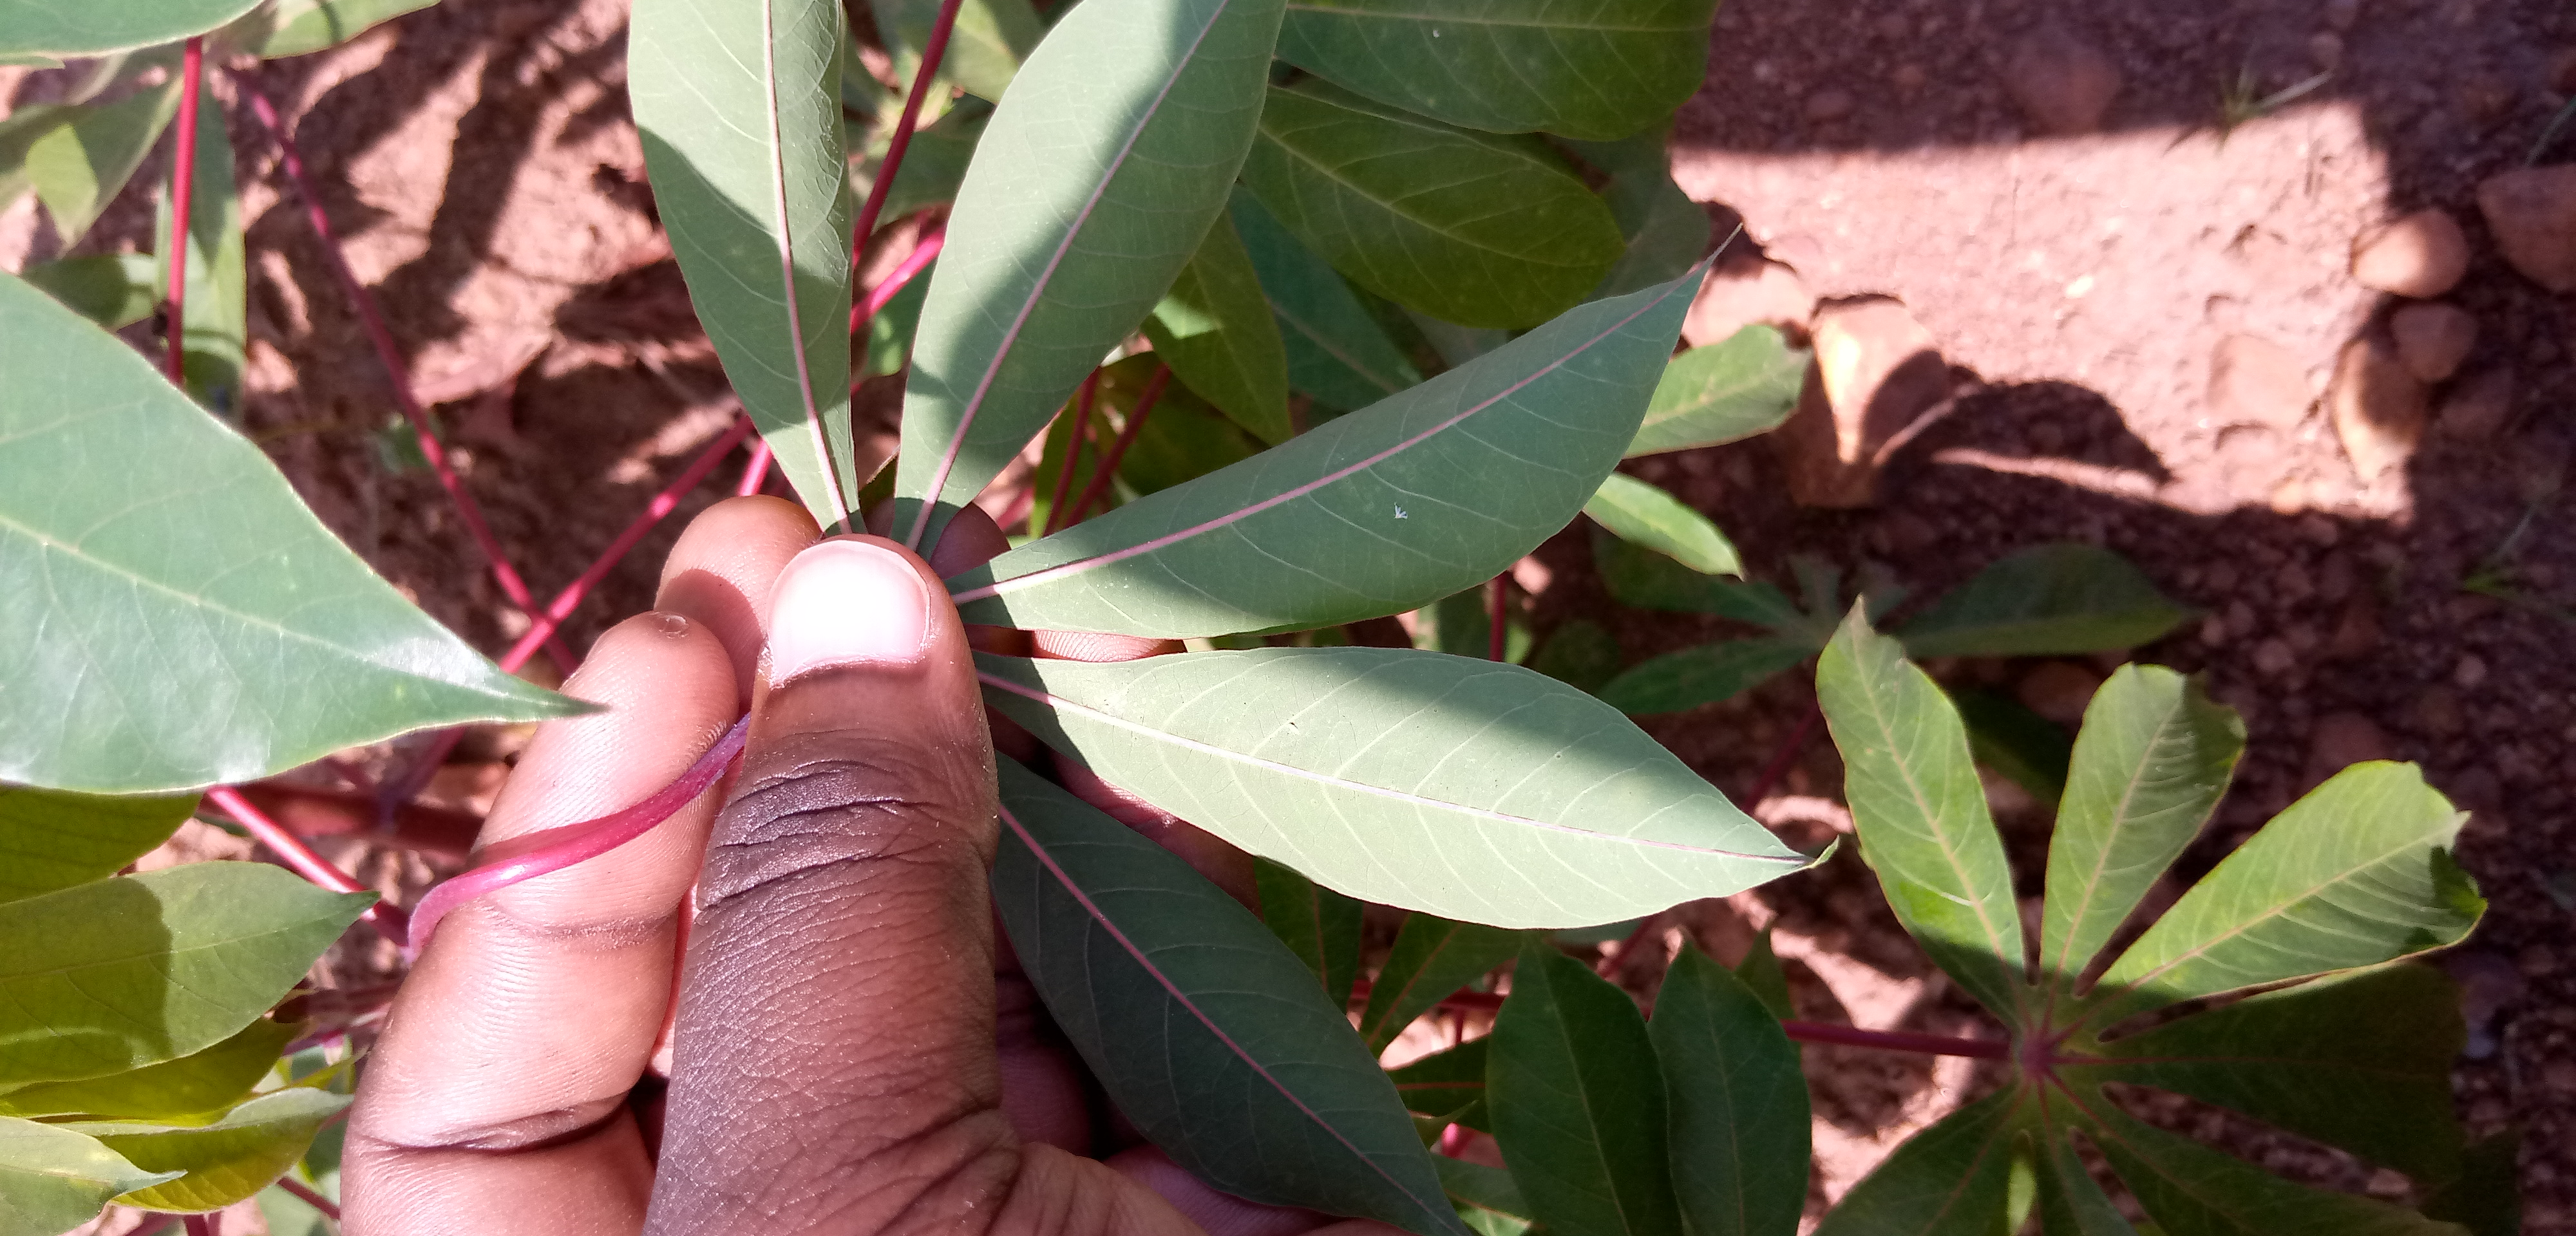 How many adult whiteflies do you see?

2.